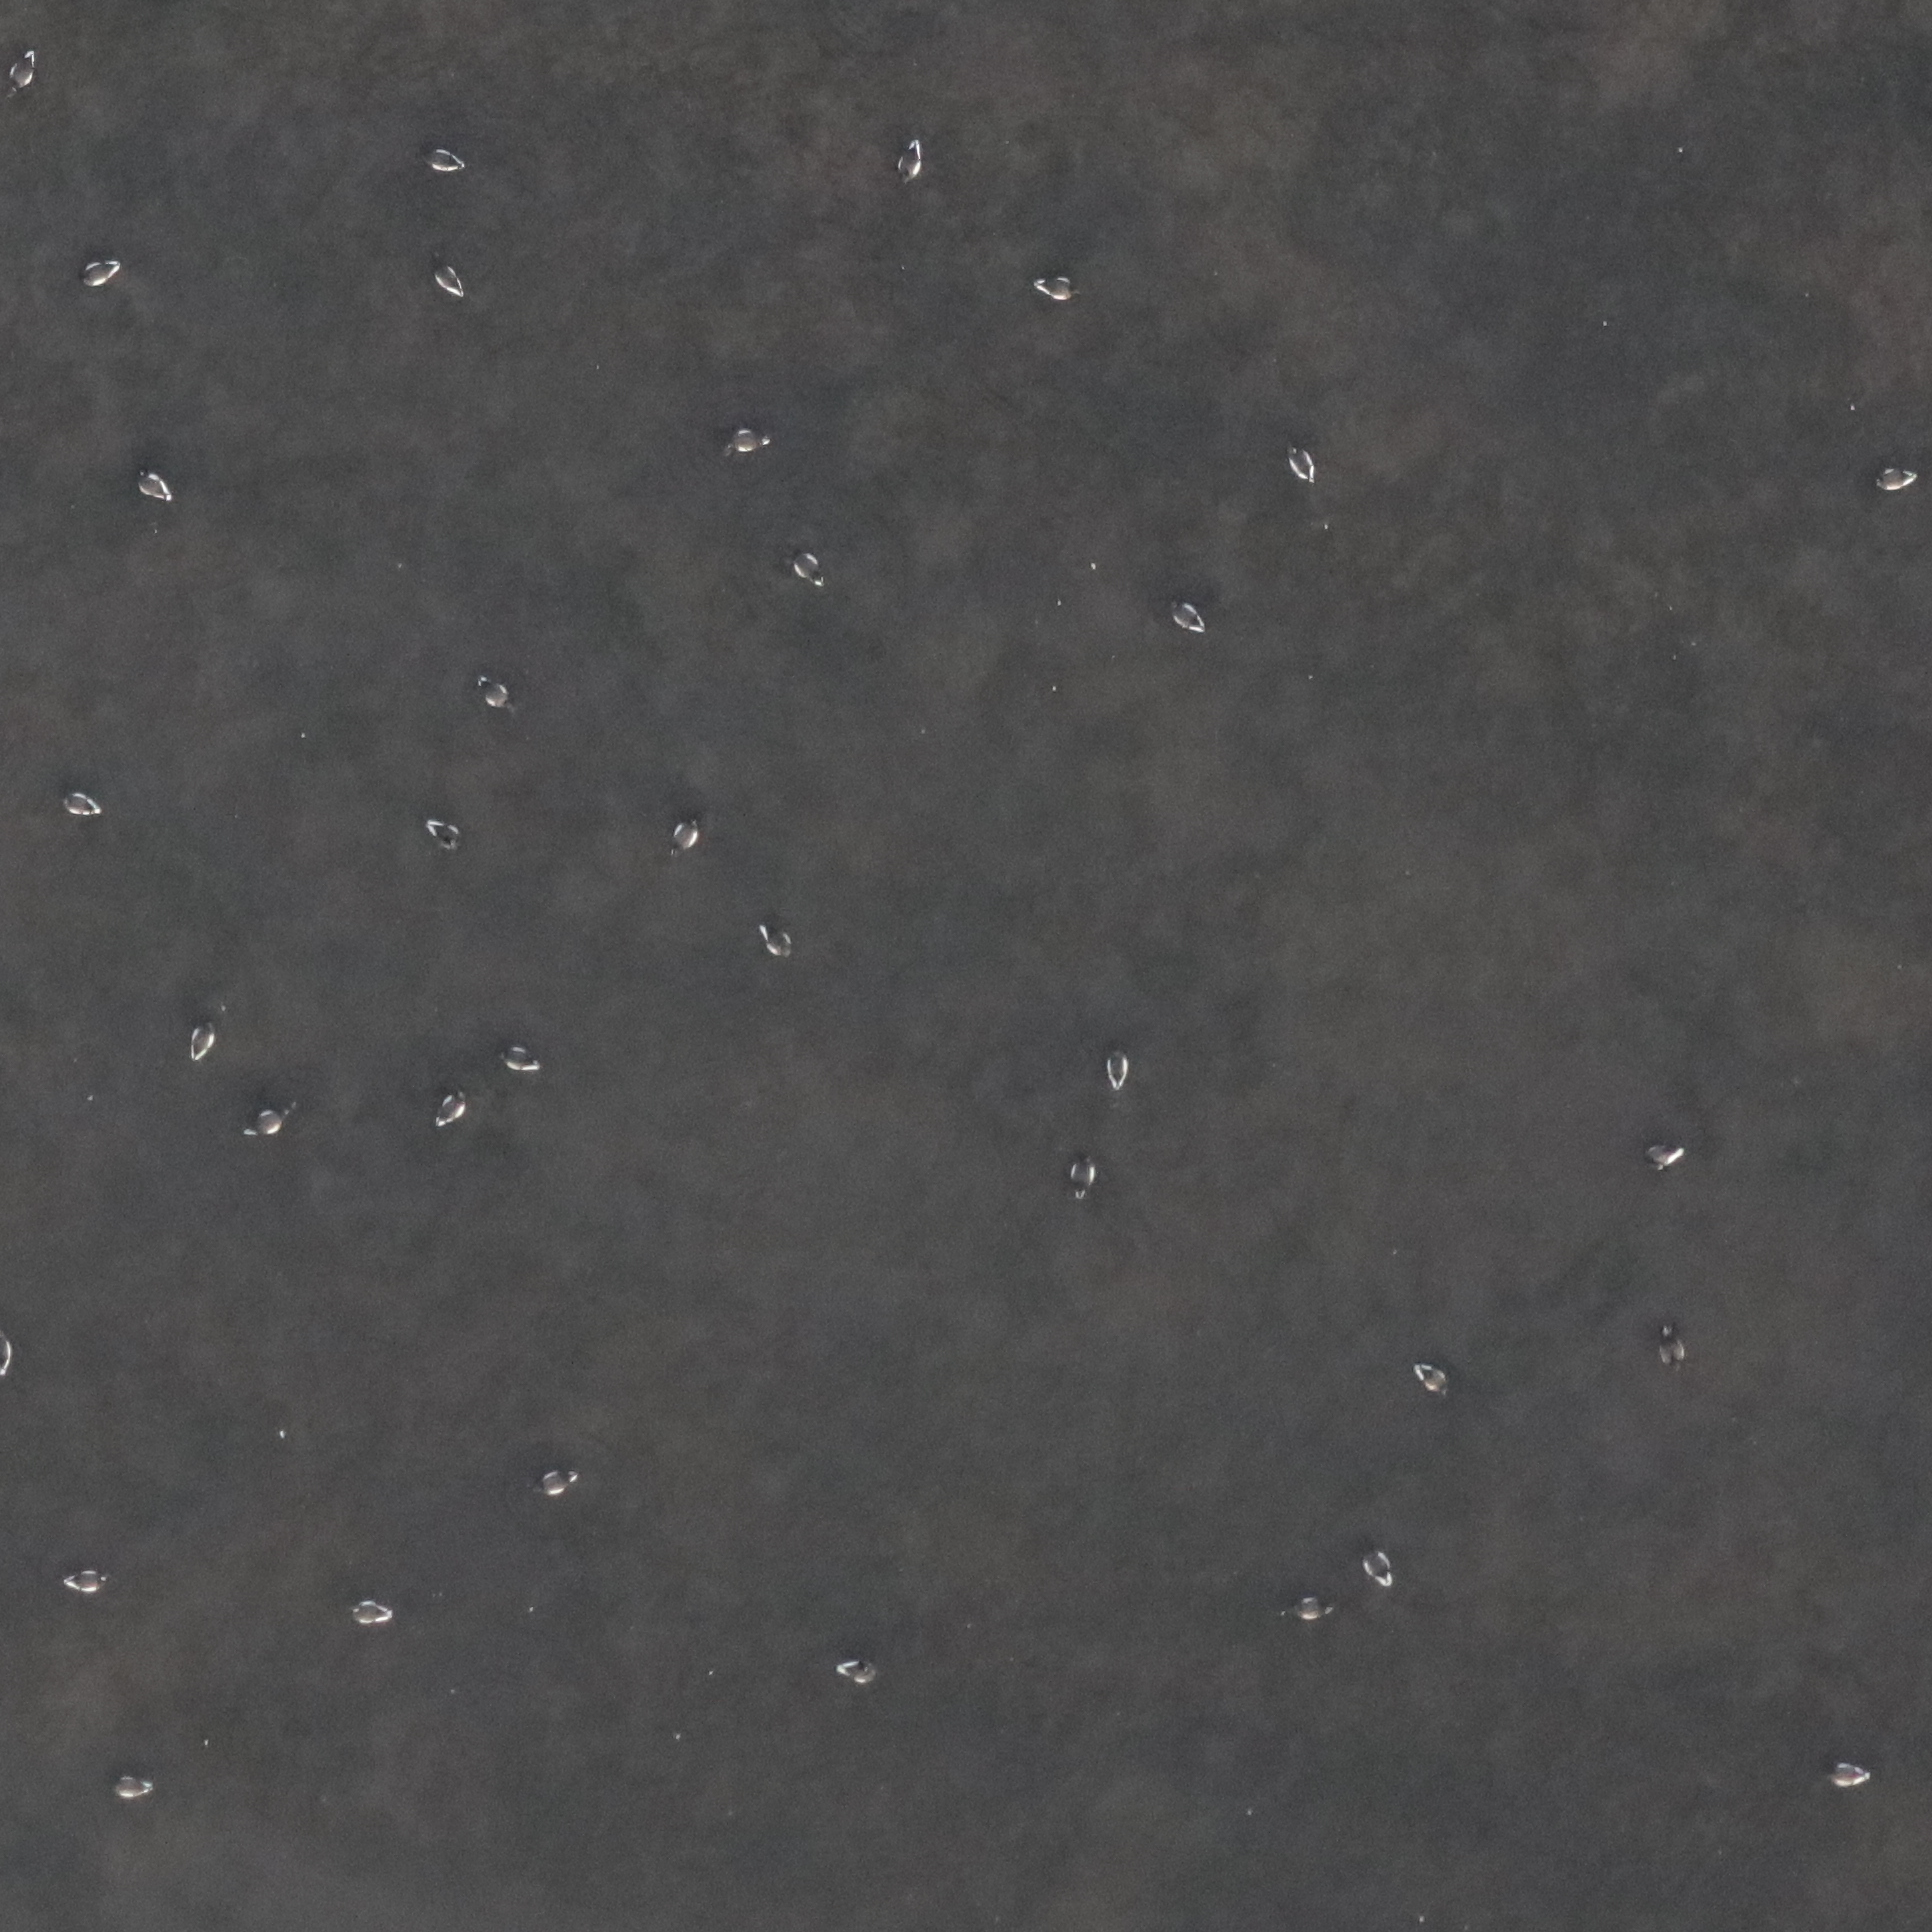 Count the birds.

35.